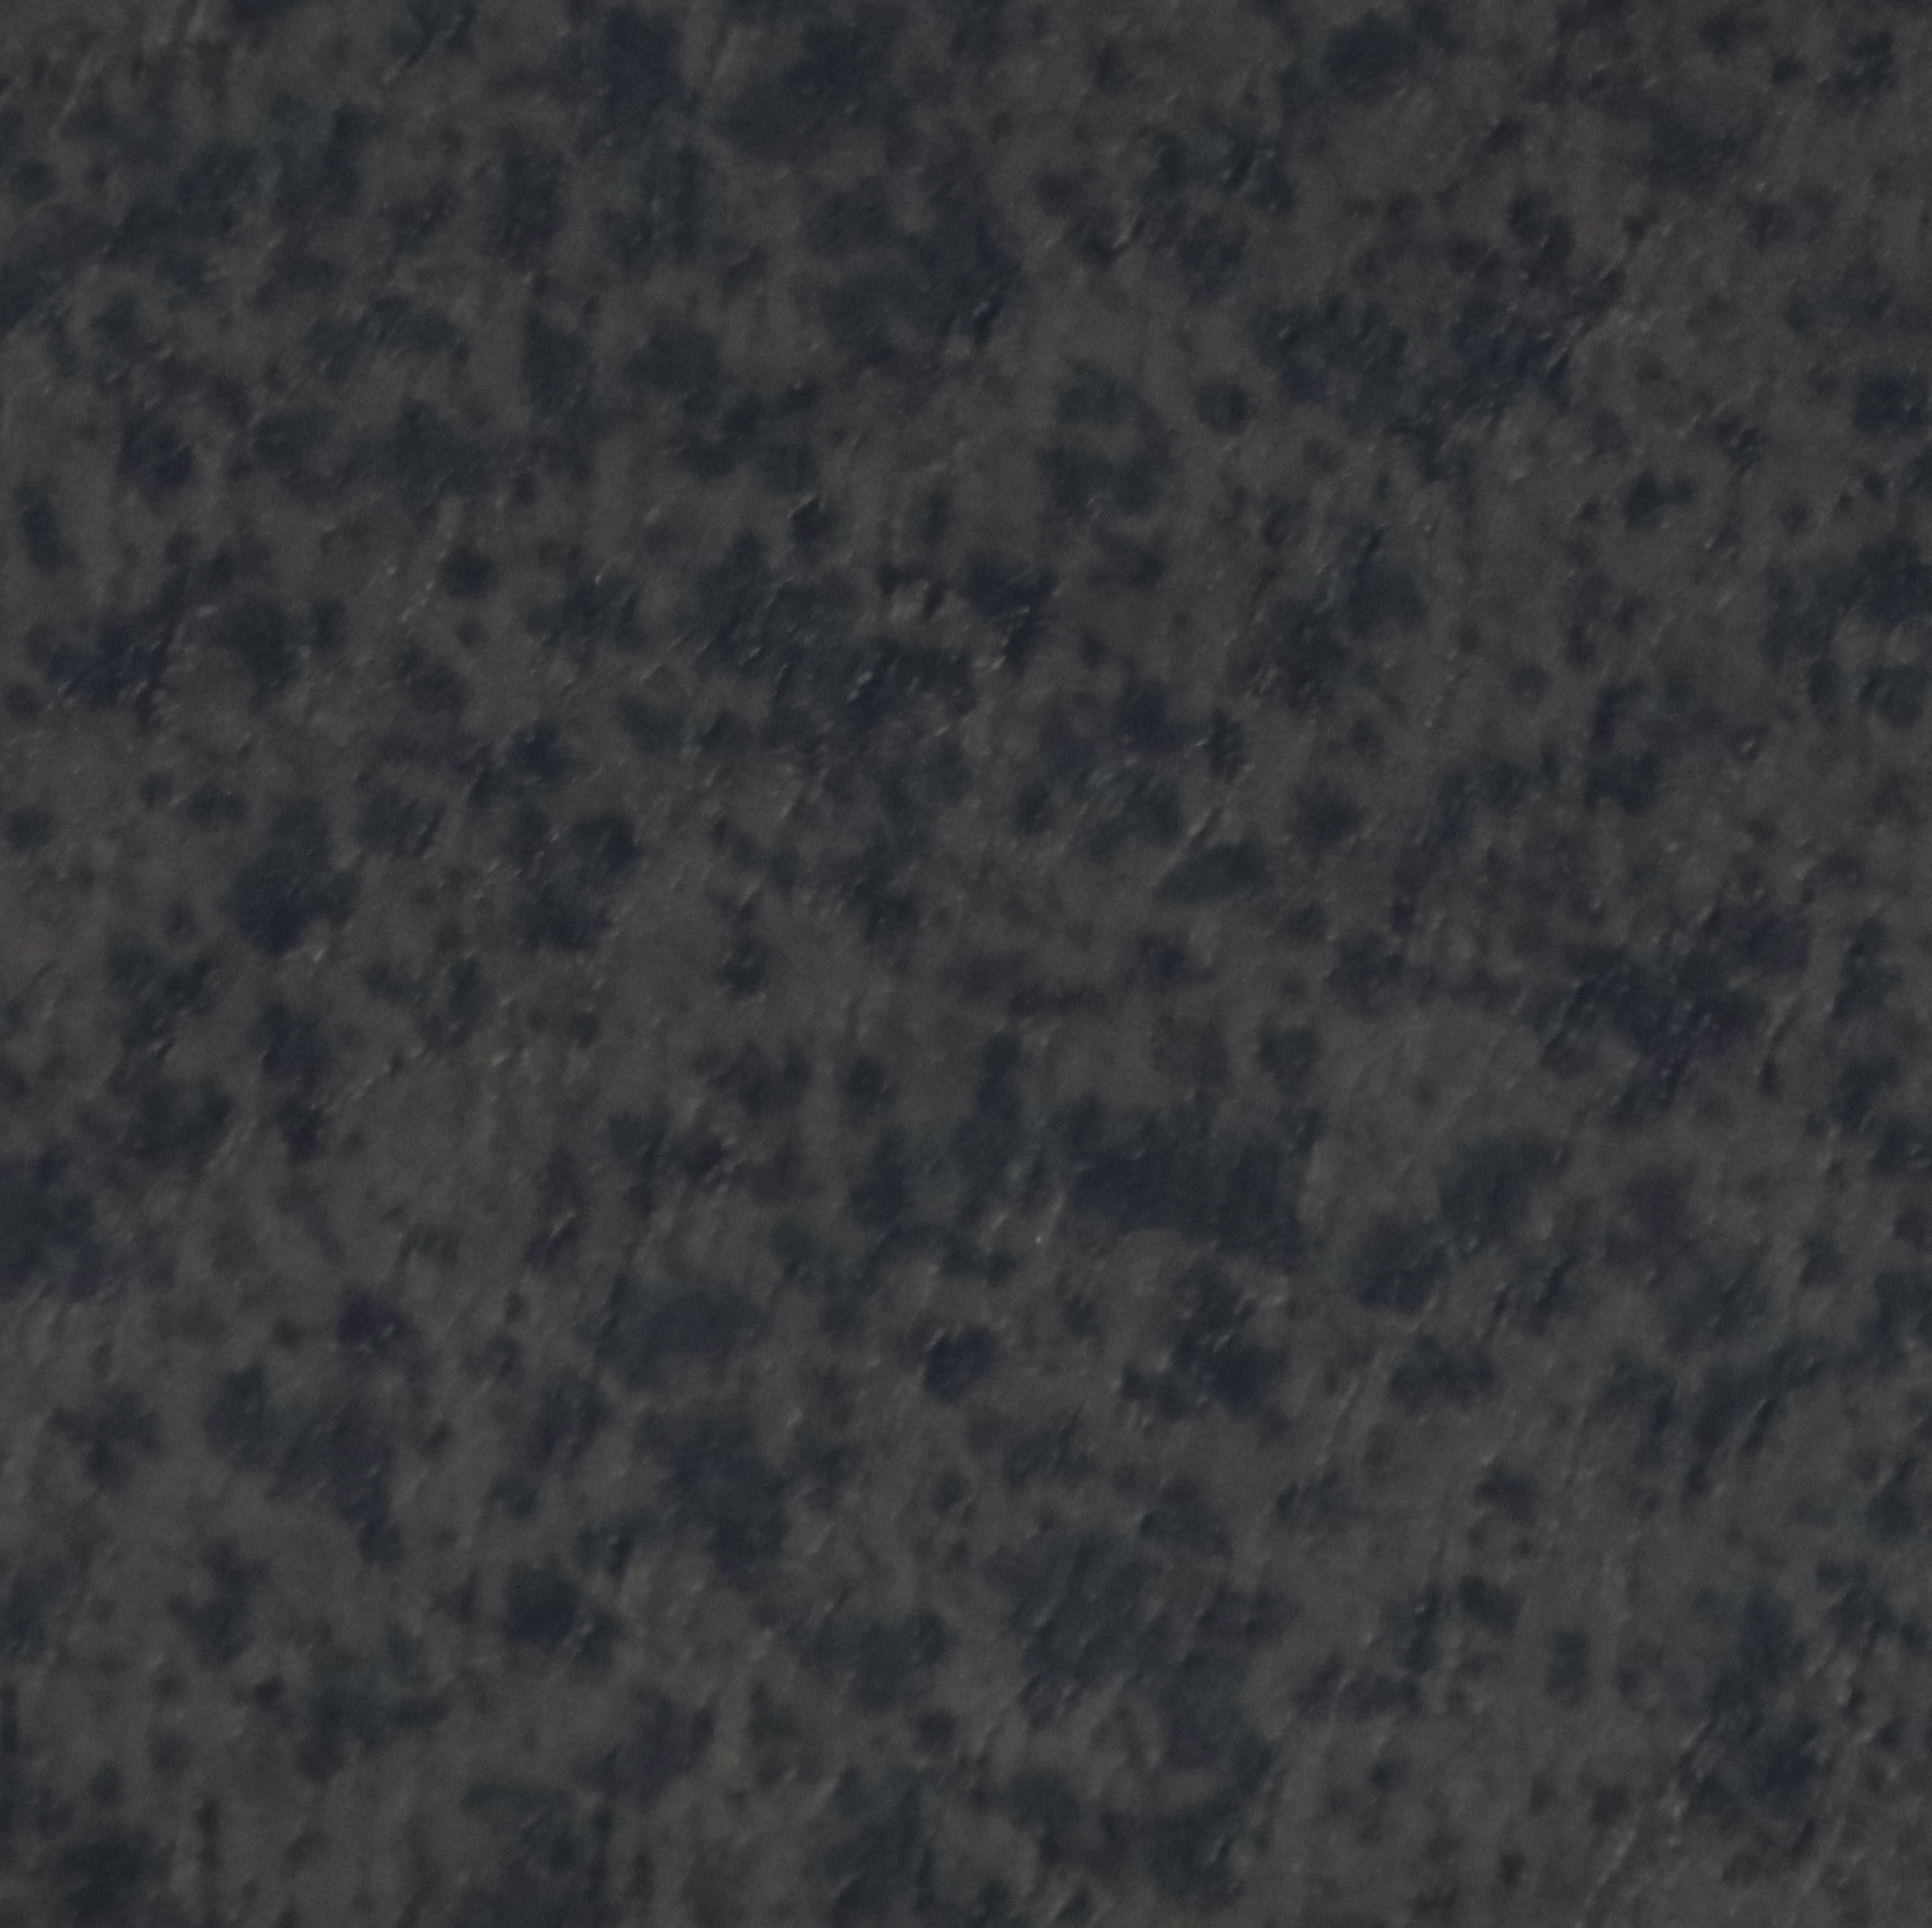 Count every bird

0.